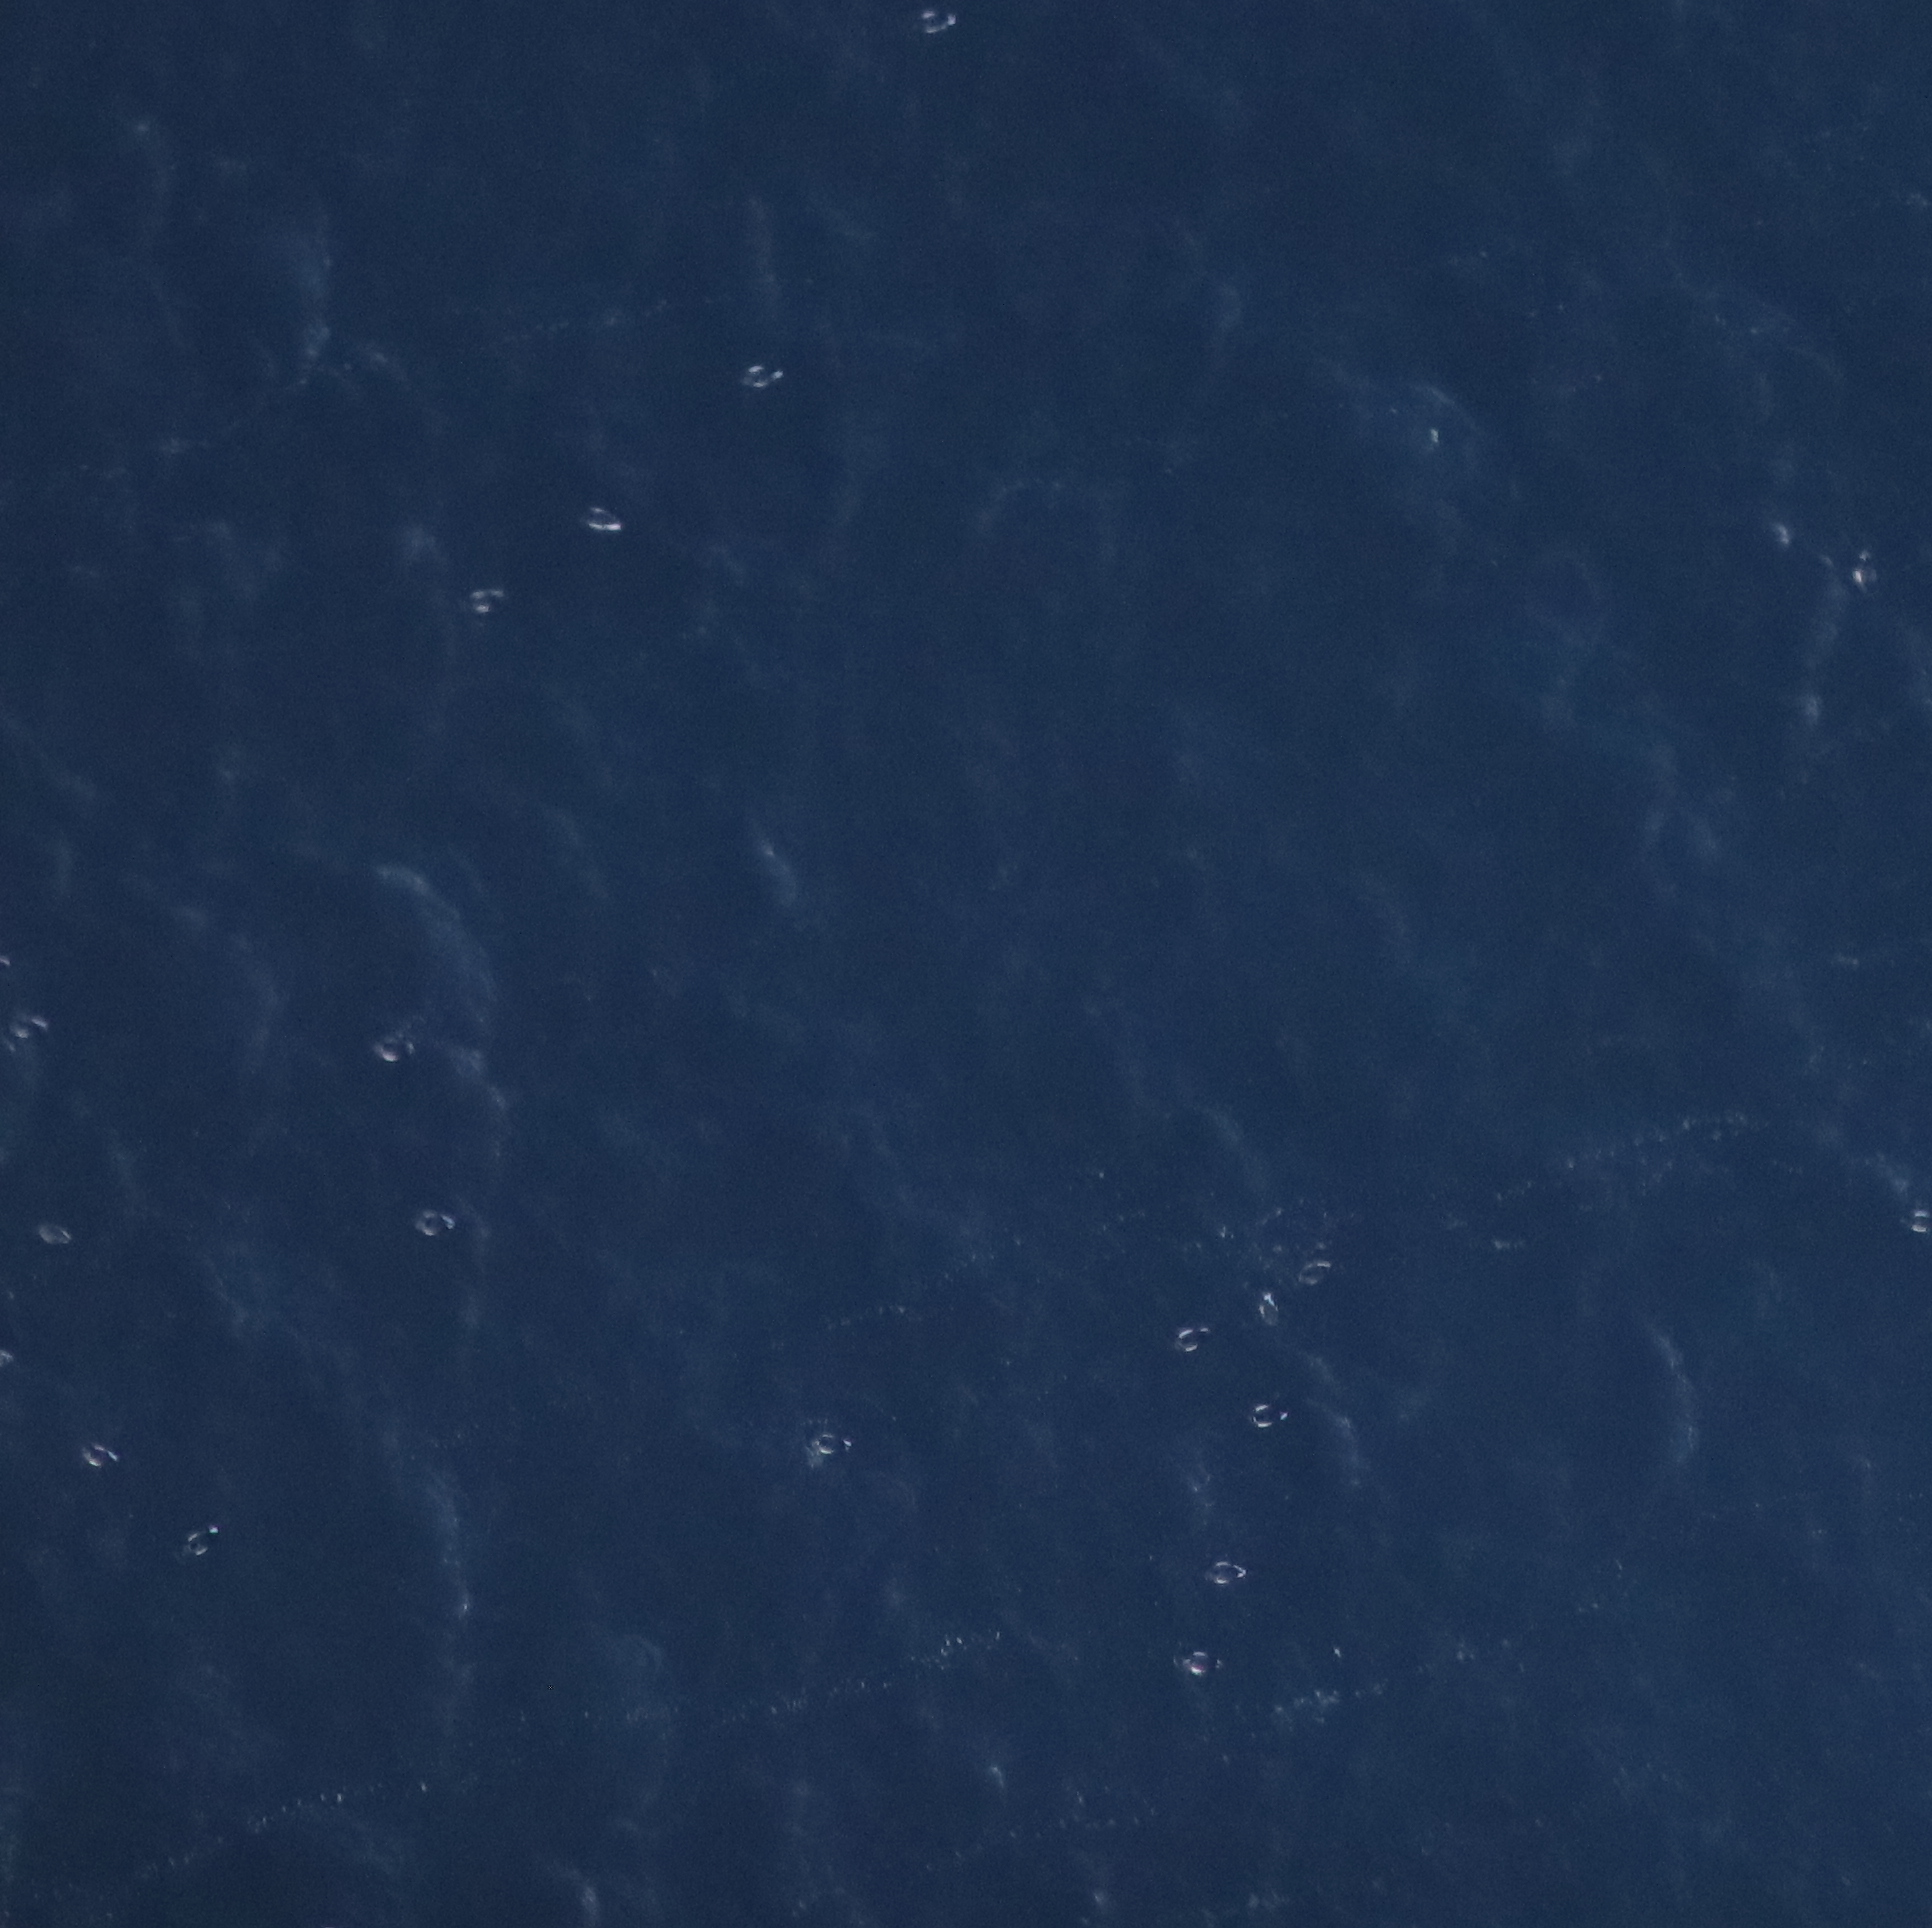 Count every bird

19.